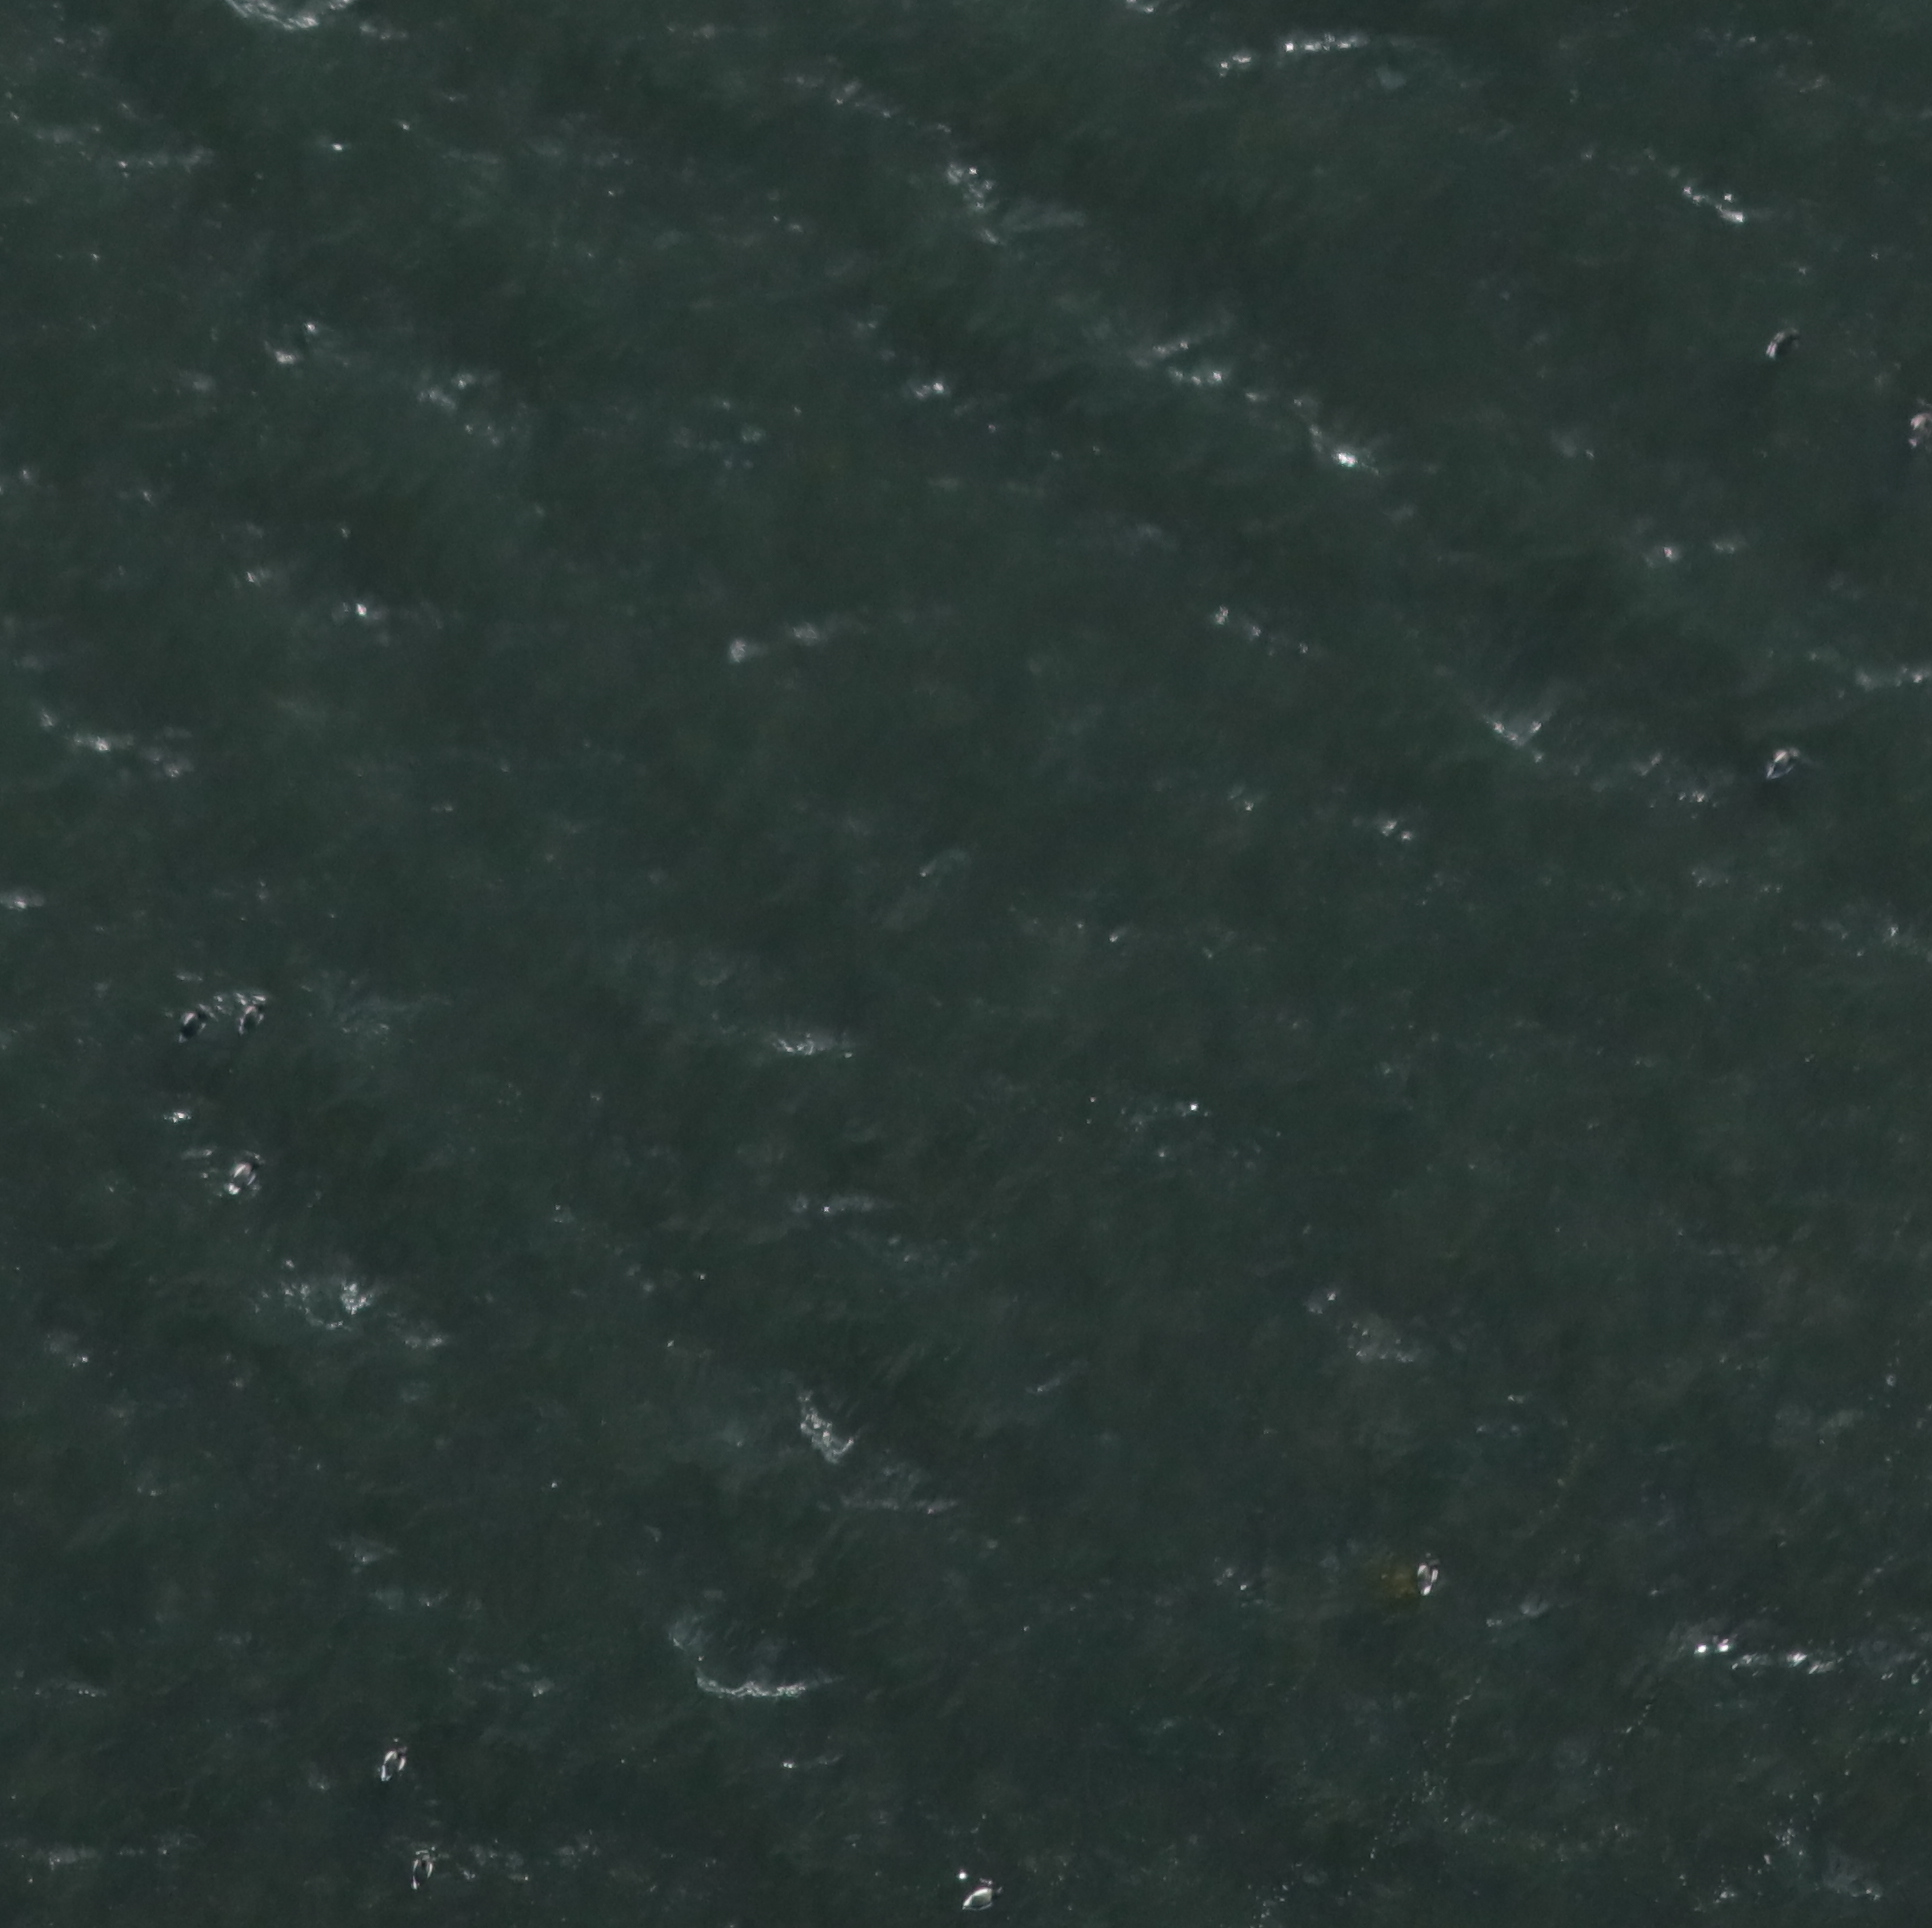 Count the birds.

10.